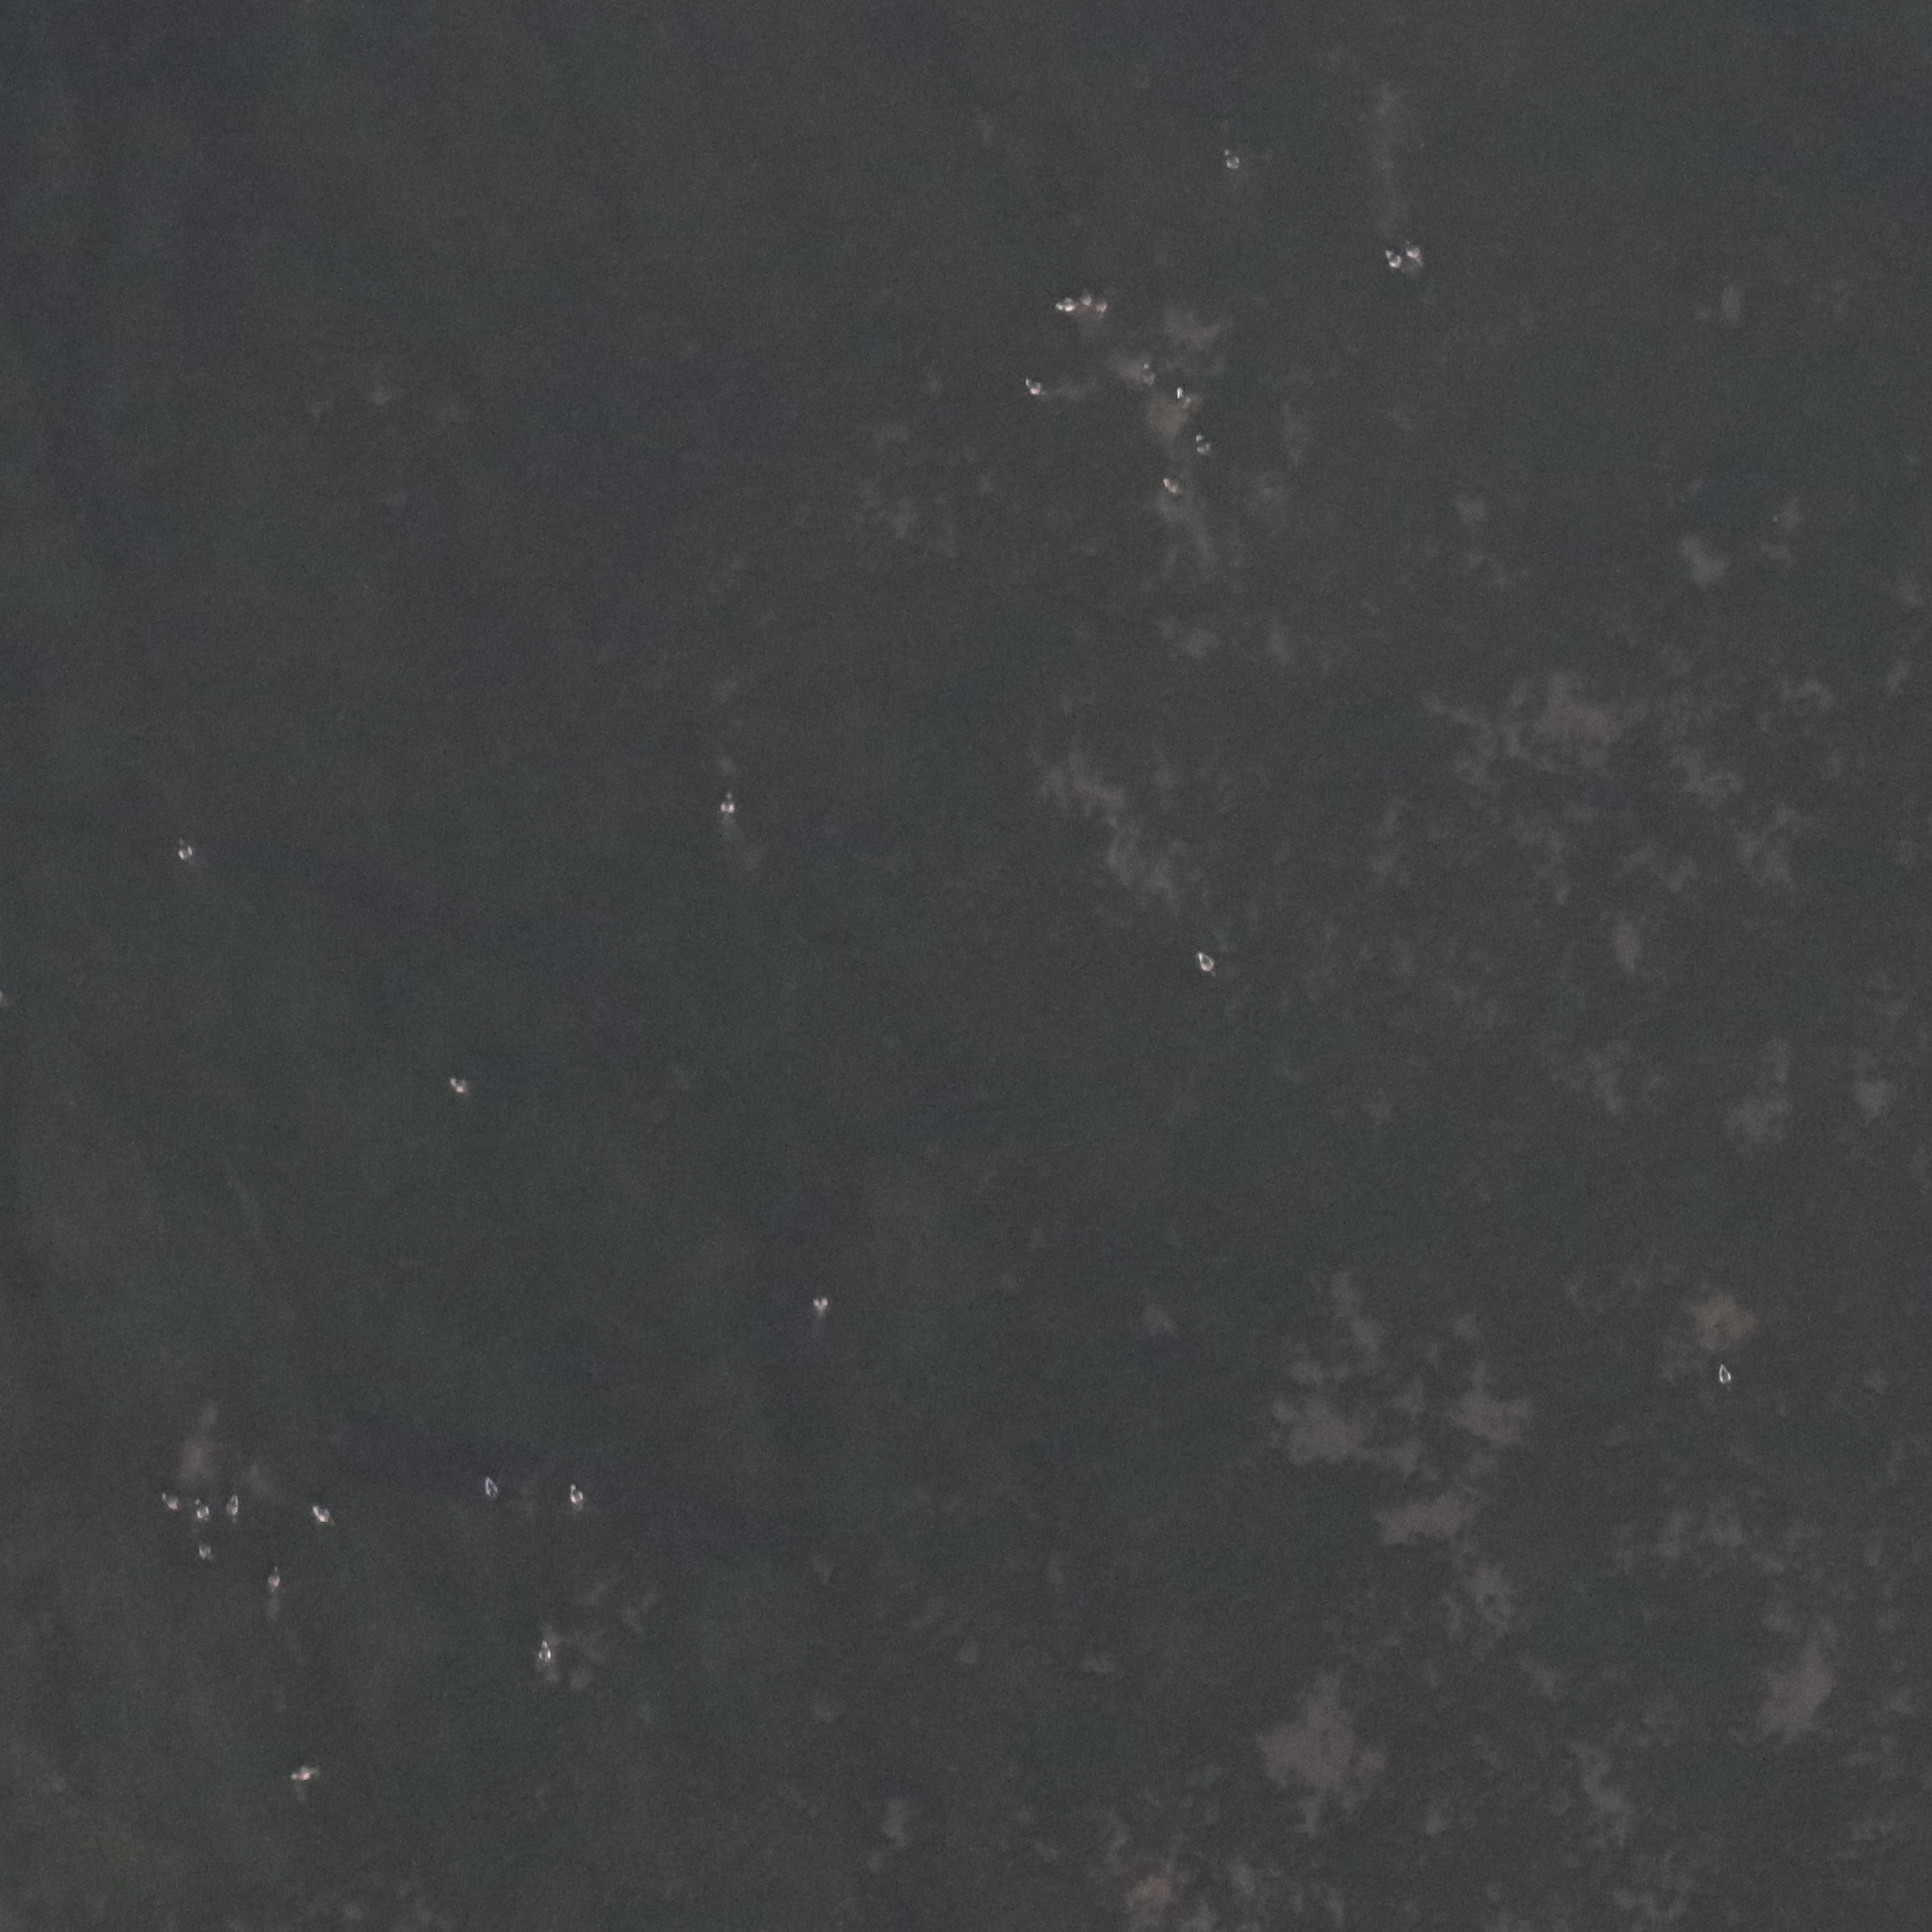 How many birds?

27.